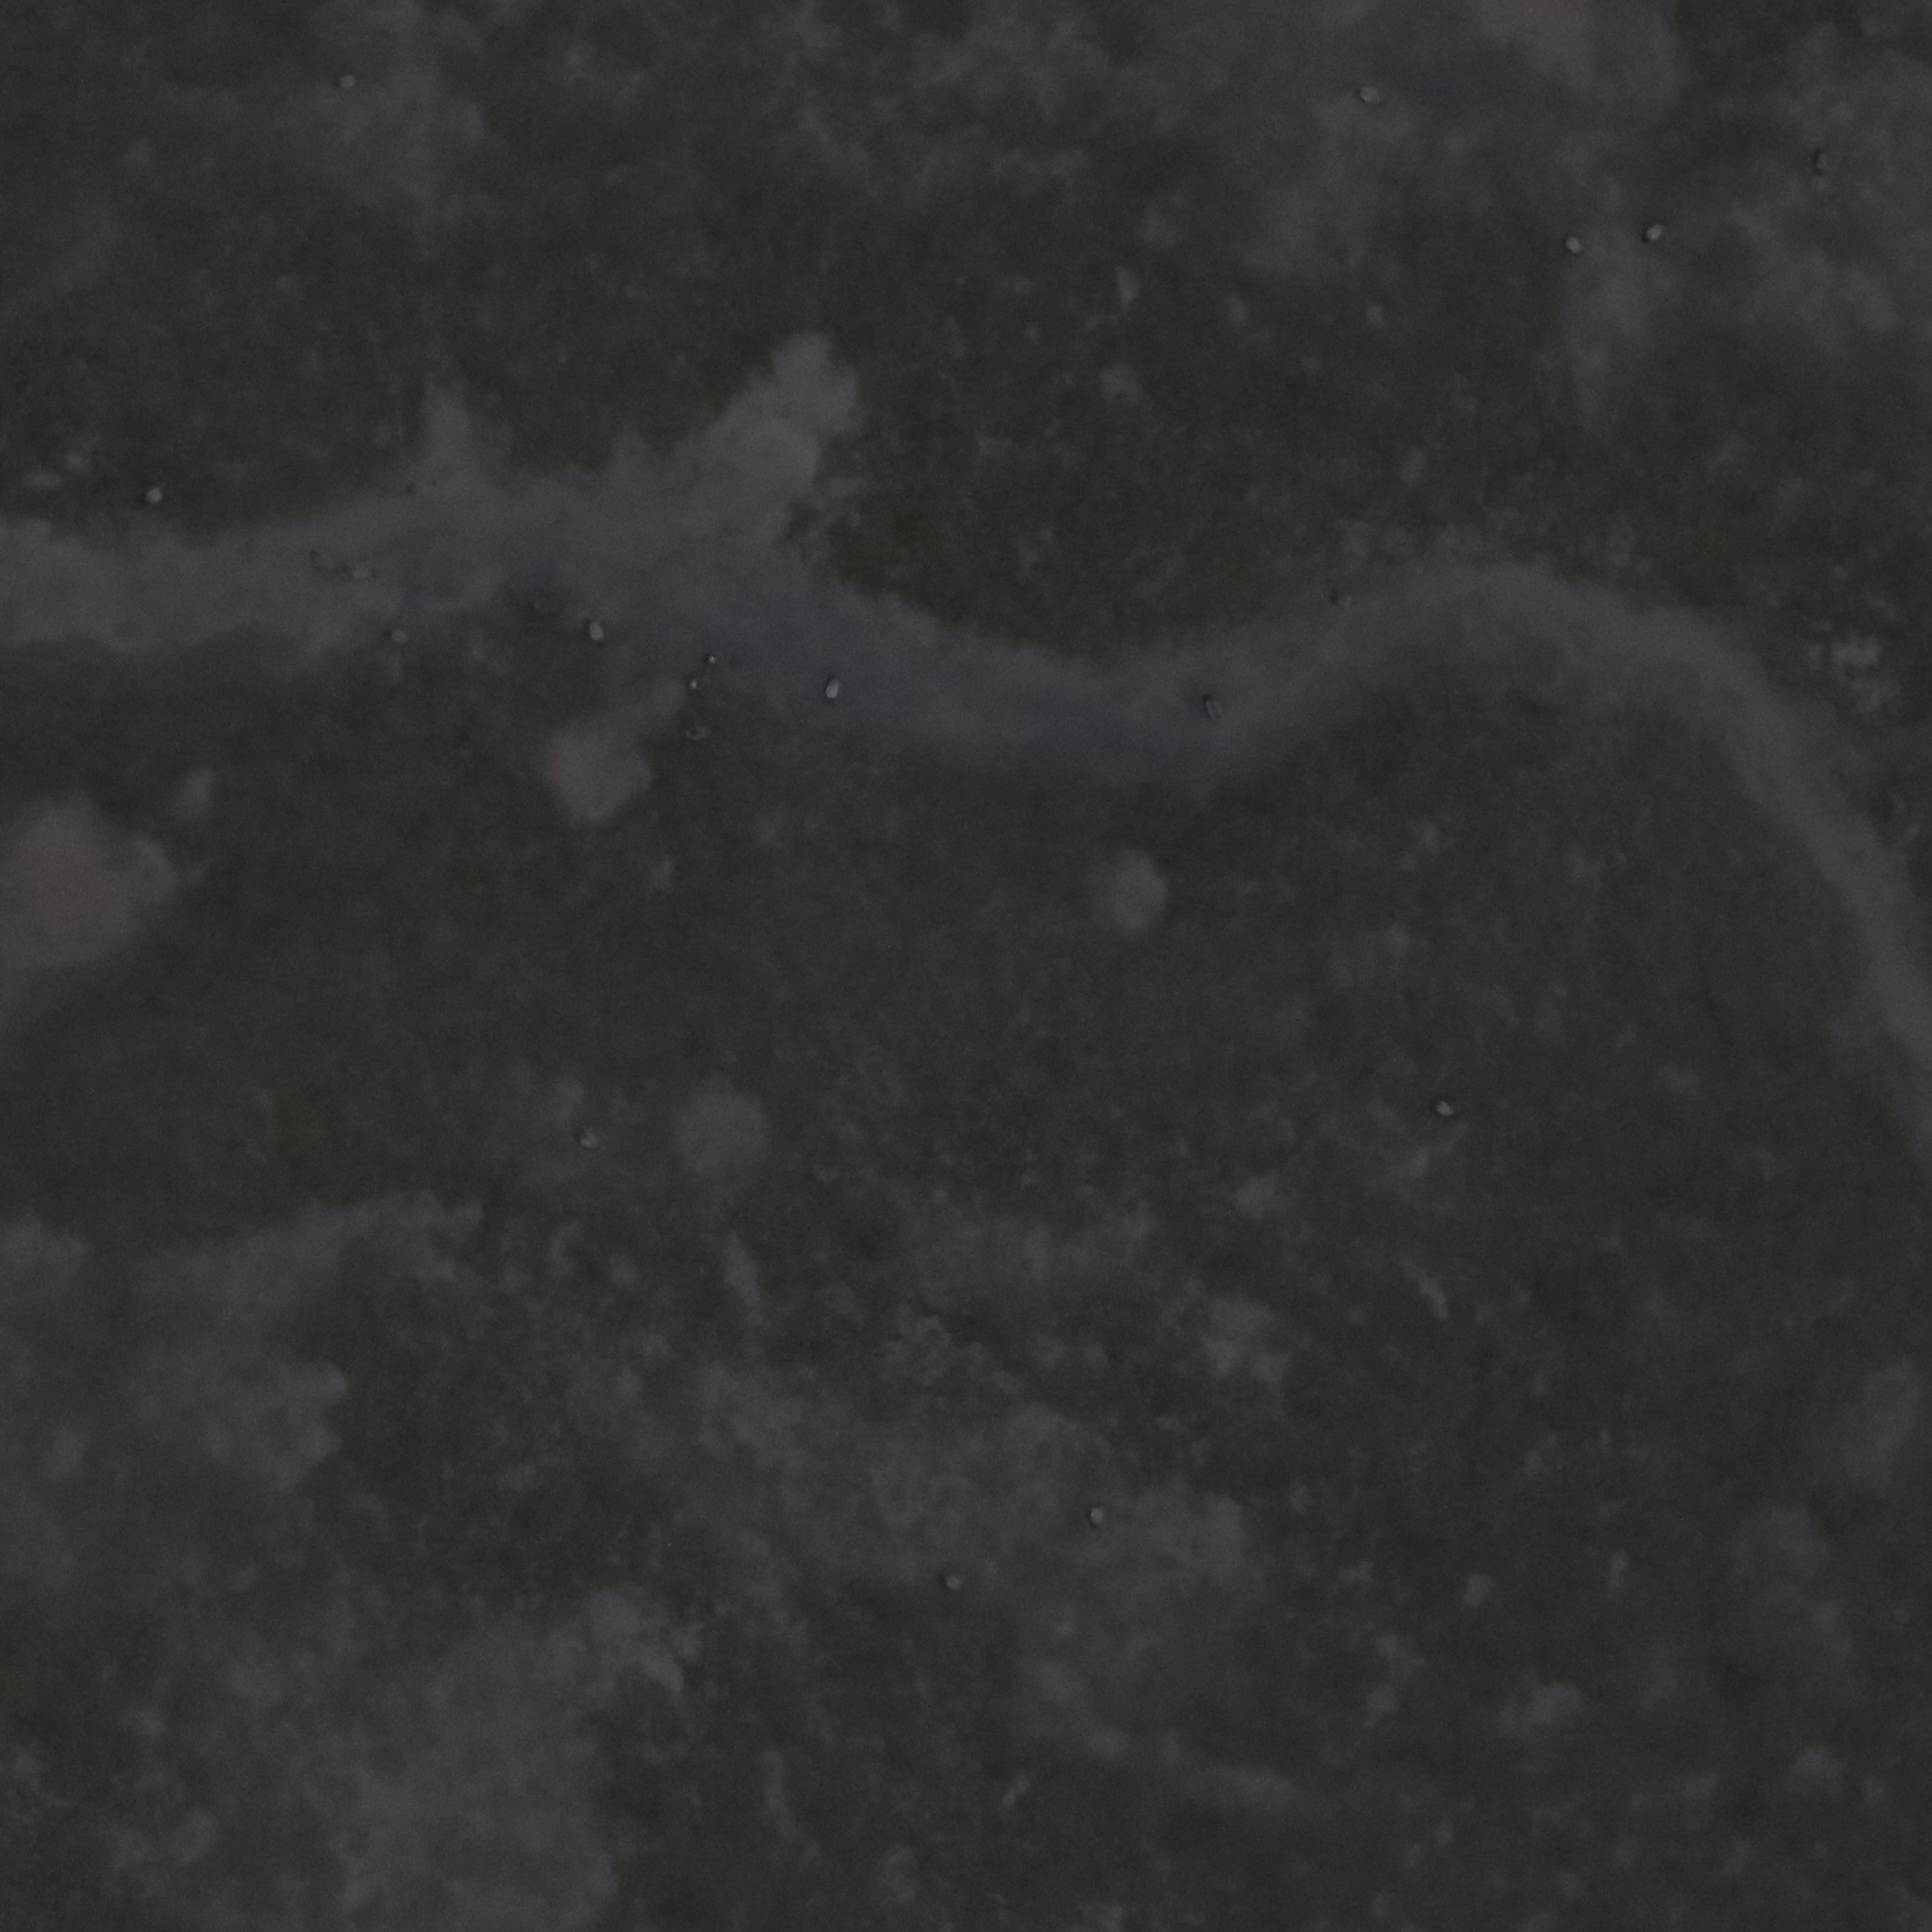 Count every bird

19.